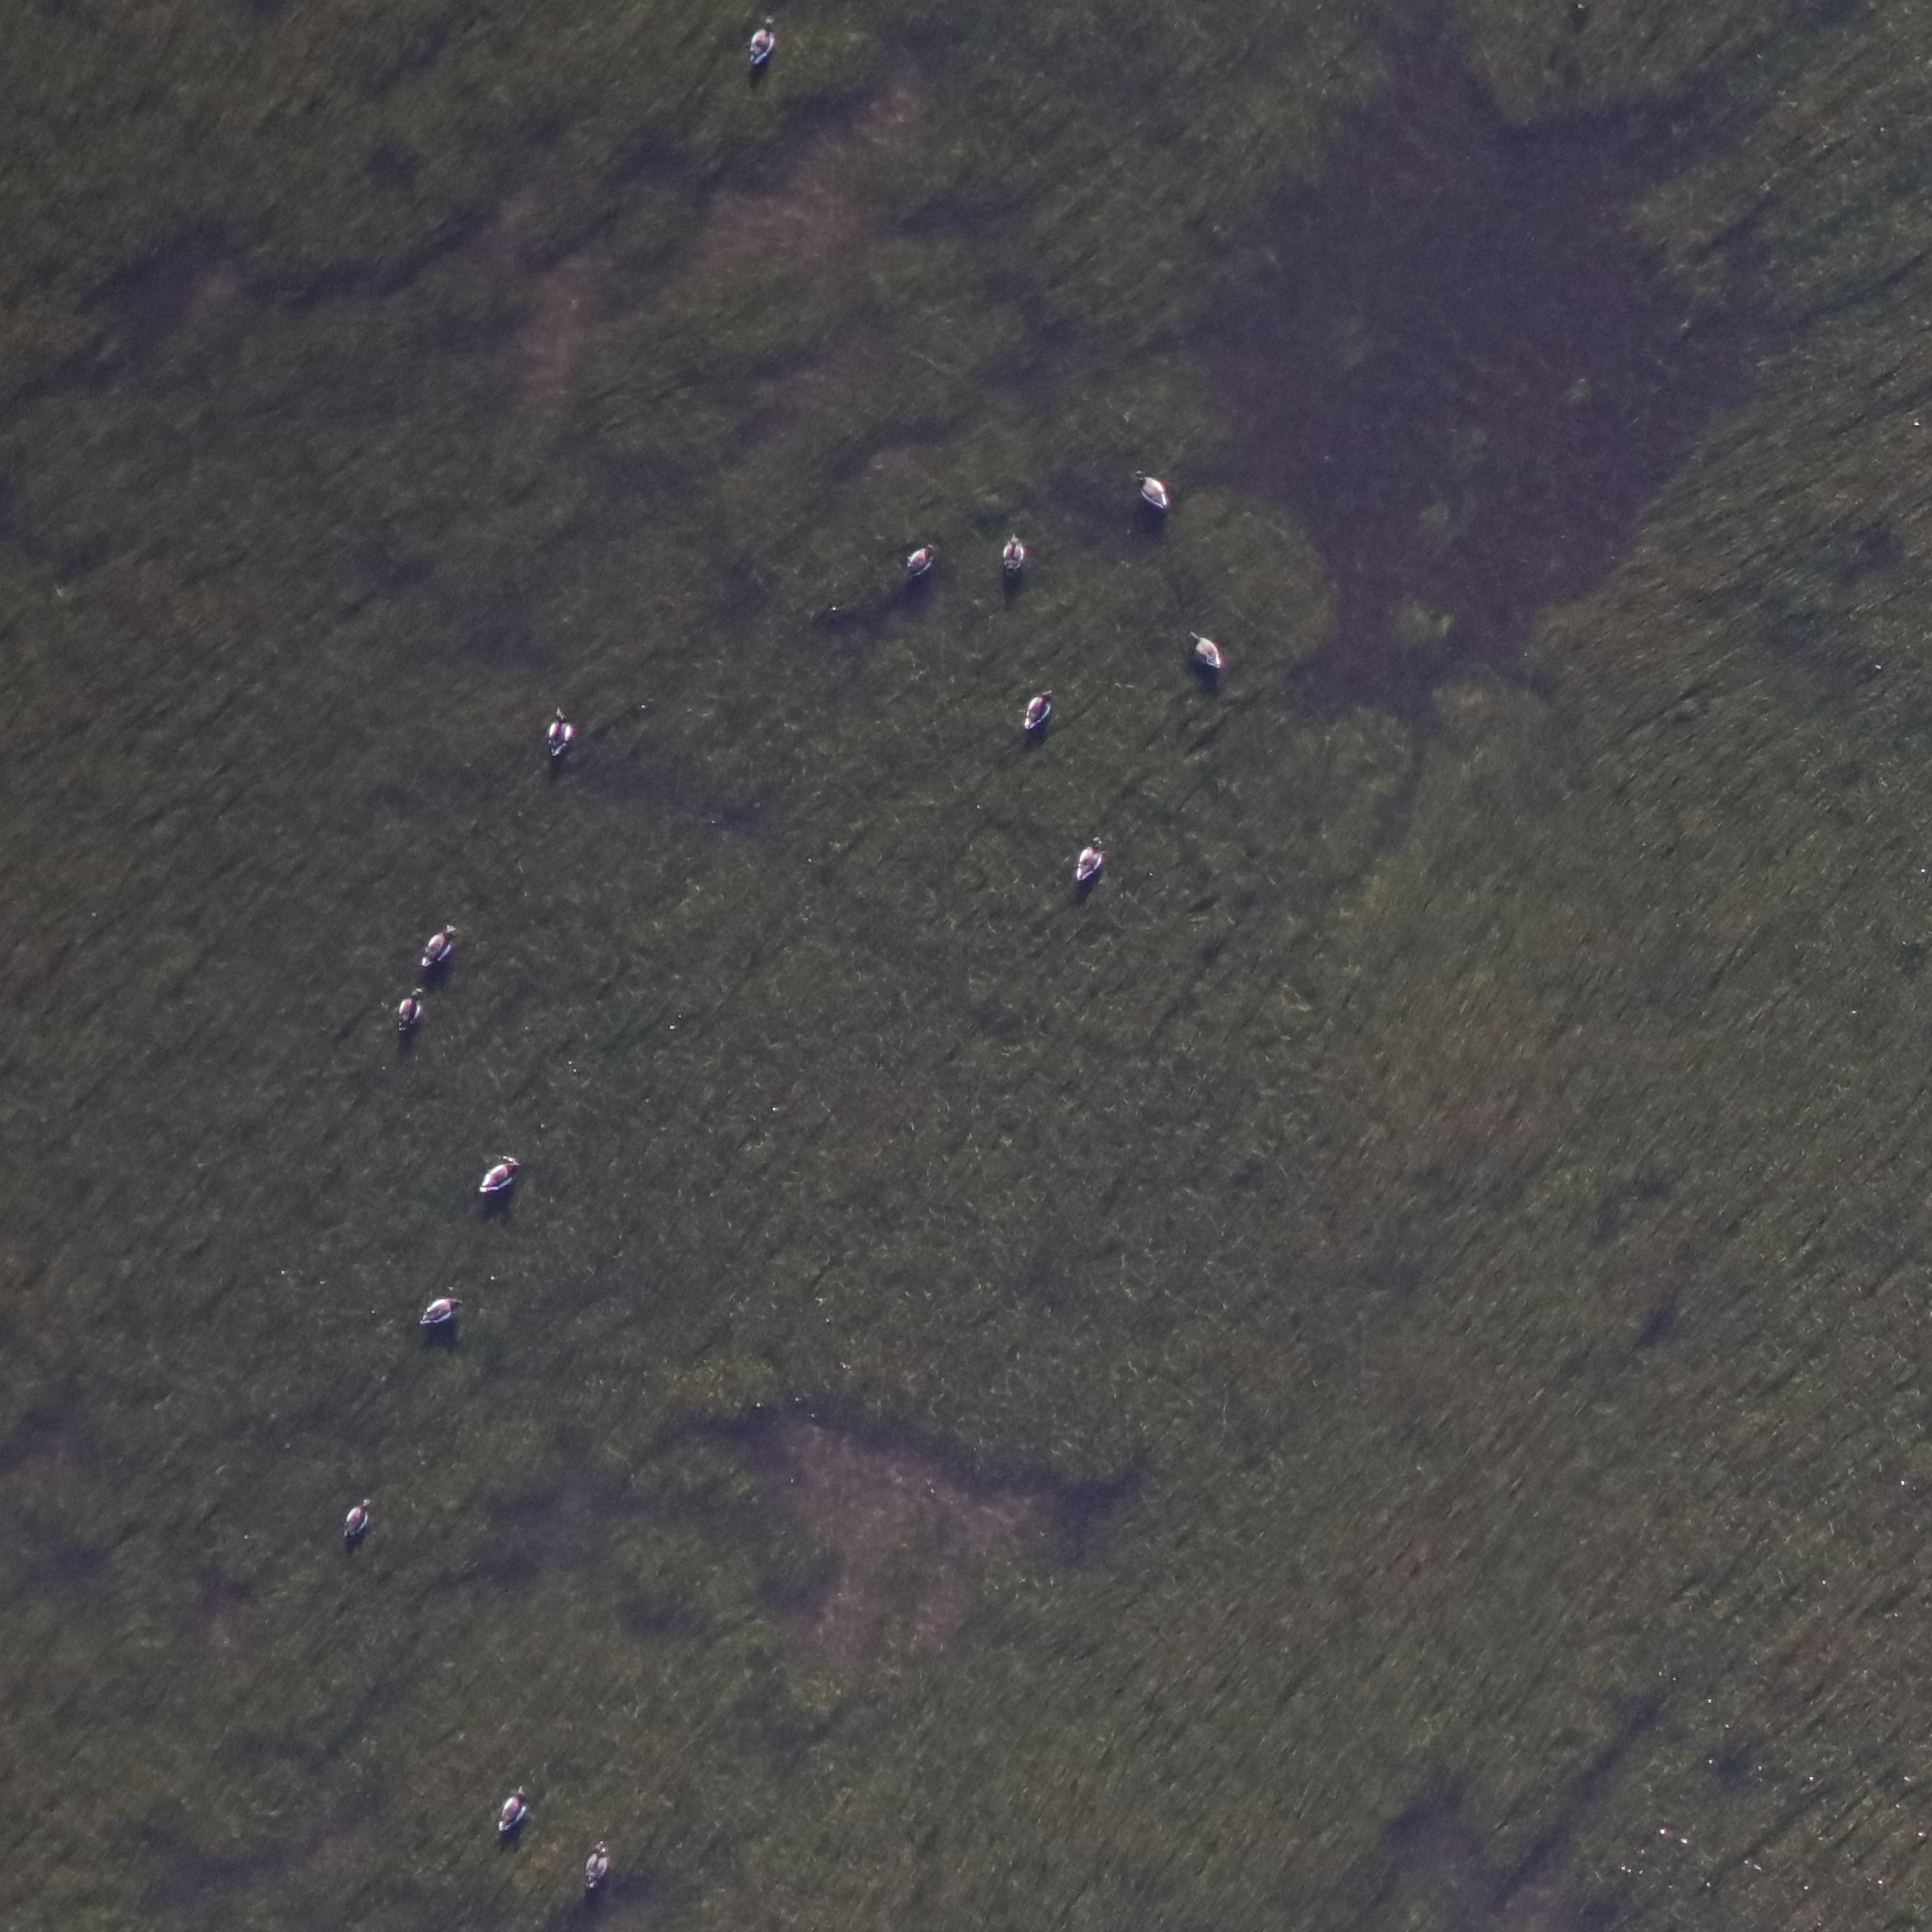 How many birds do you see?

15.